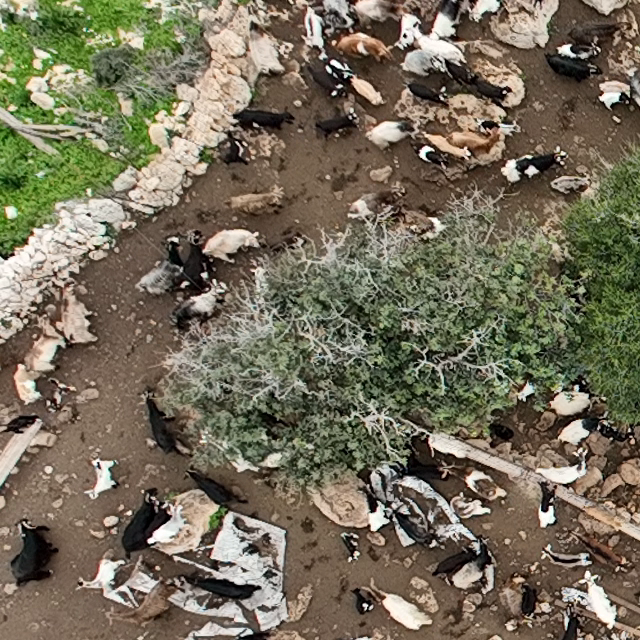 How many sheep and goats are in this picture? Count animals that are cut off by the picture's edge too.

74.